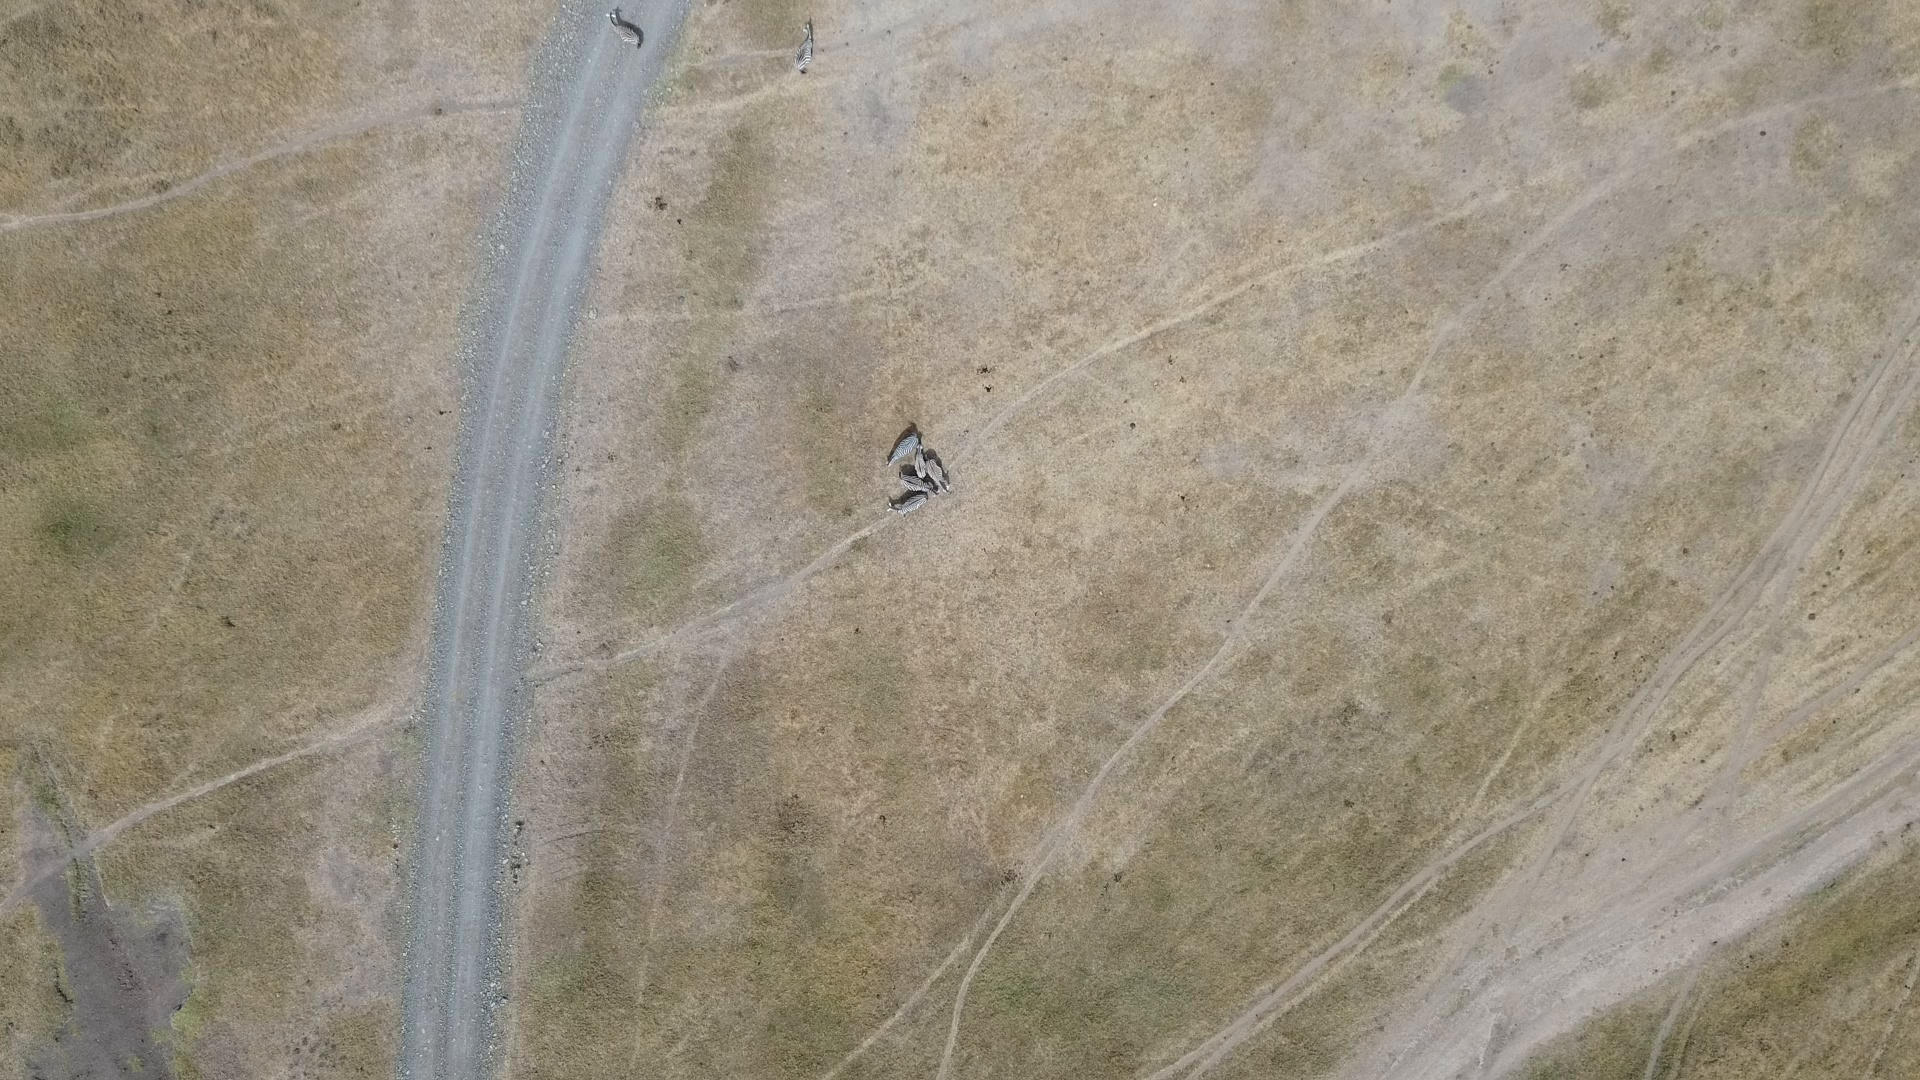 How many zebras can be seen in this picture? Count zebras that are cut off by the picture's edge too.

7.